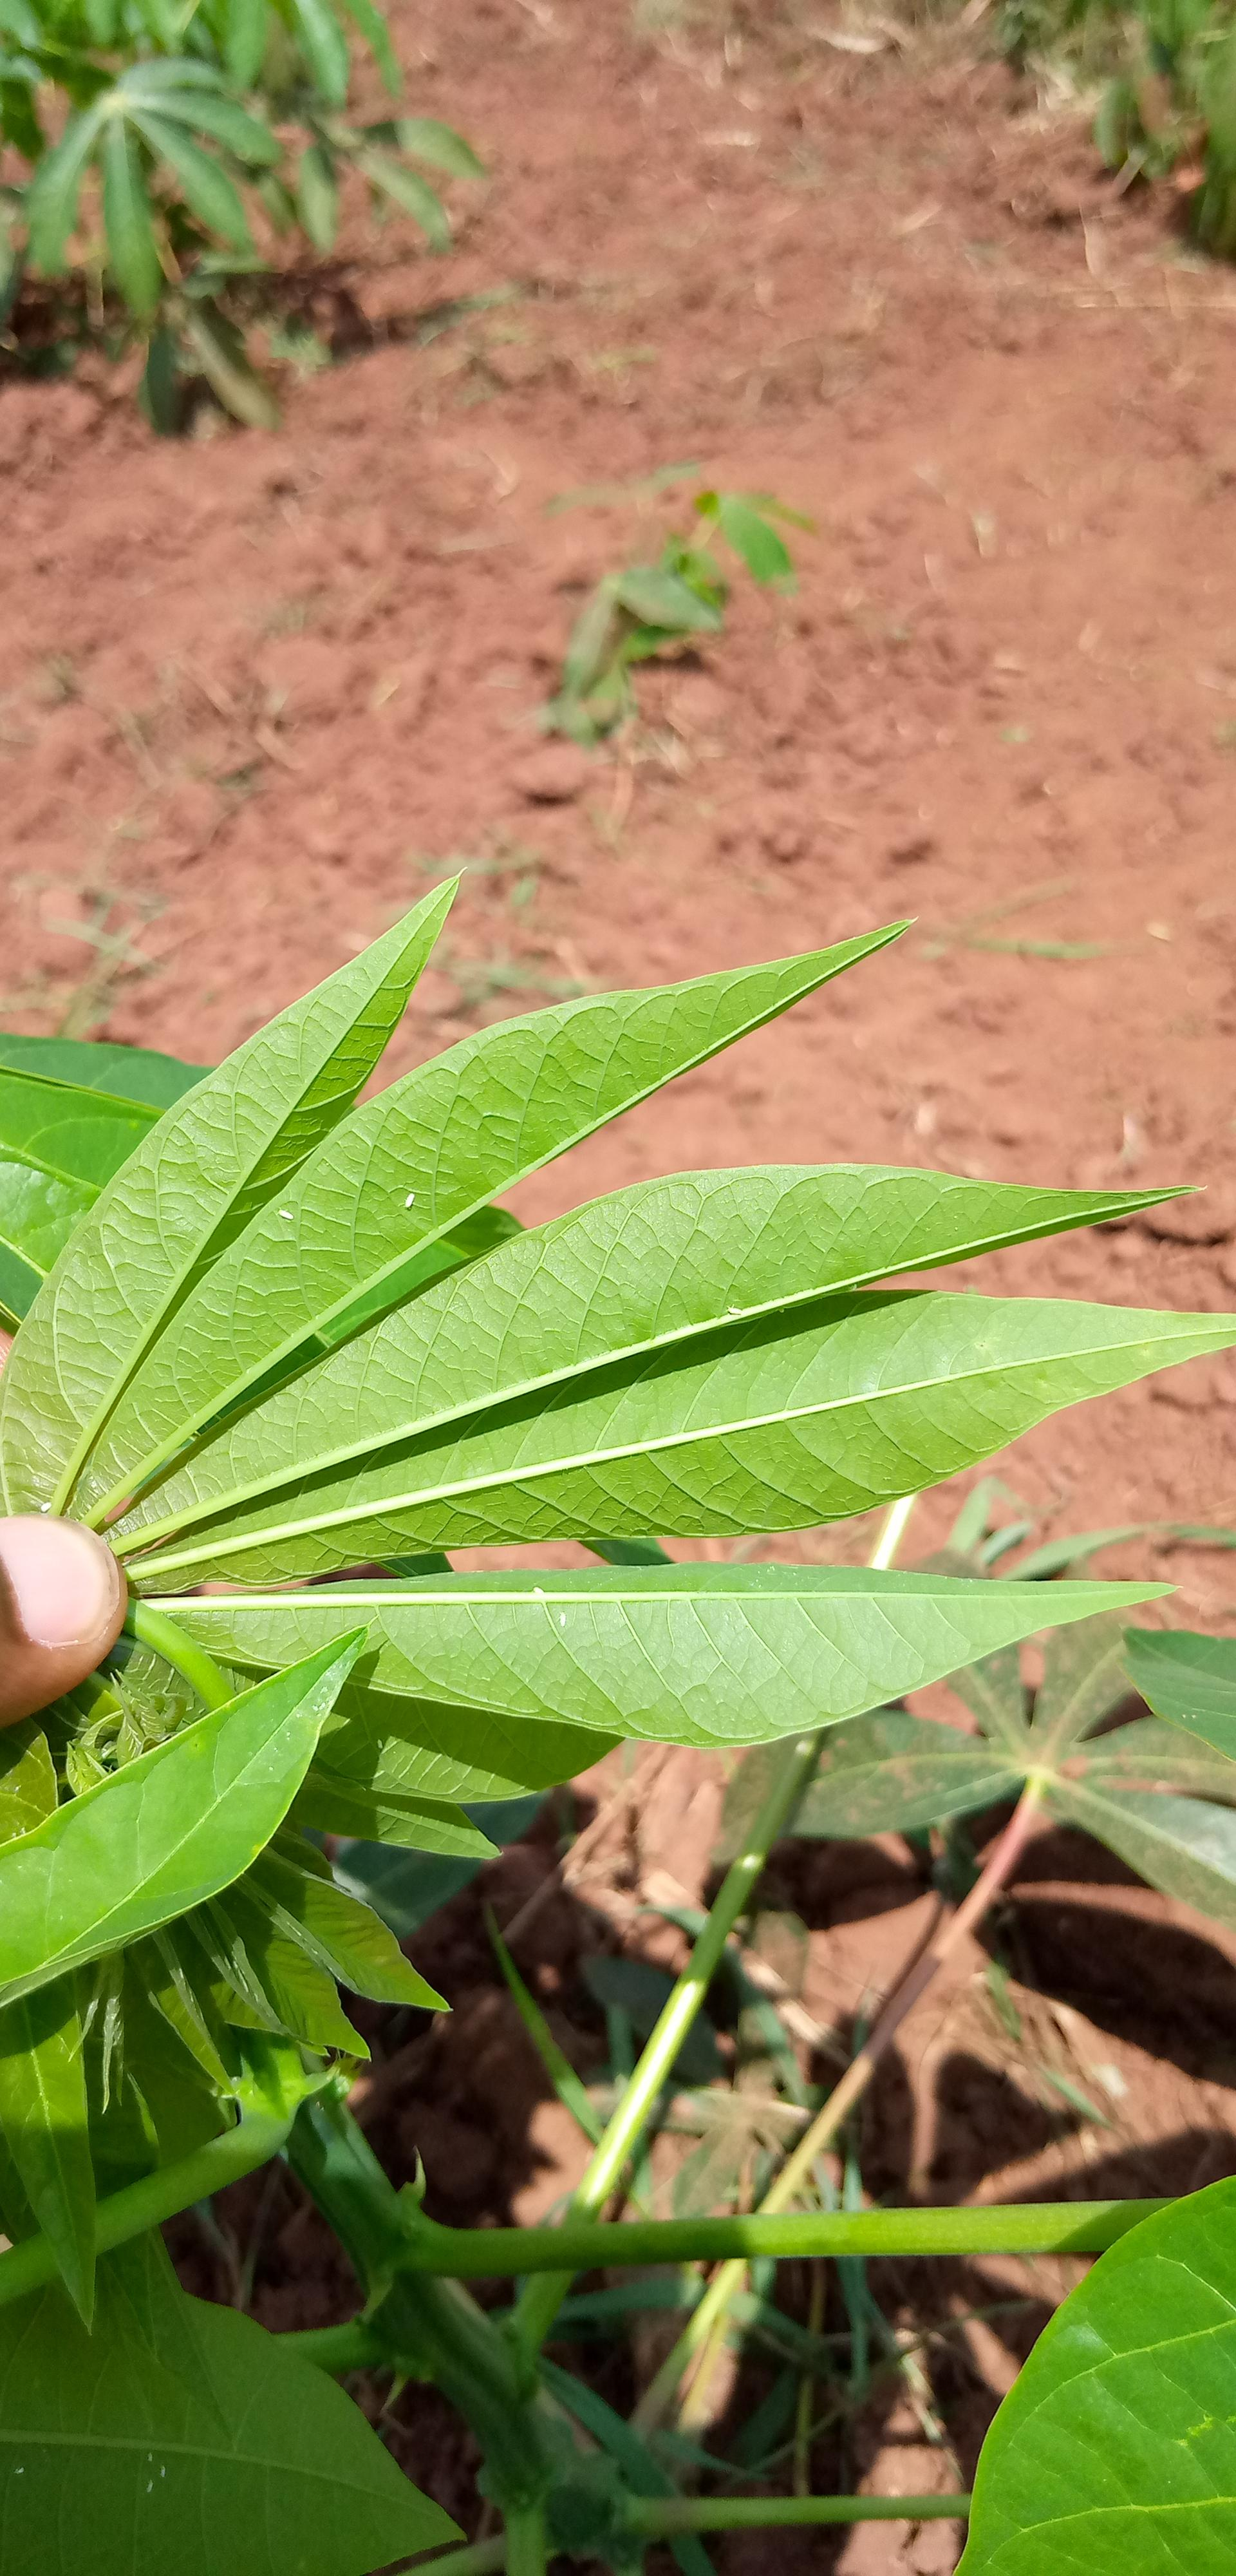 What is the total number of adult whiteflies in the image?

7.